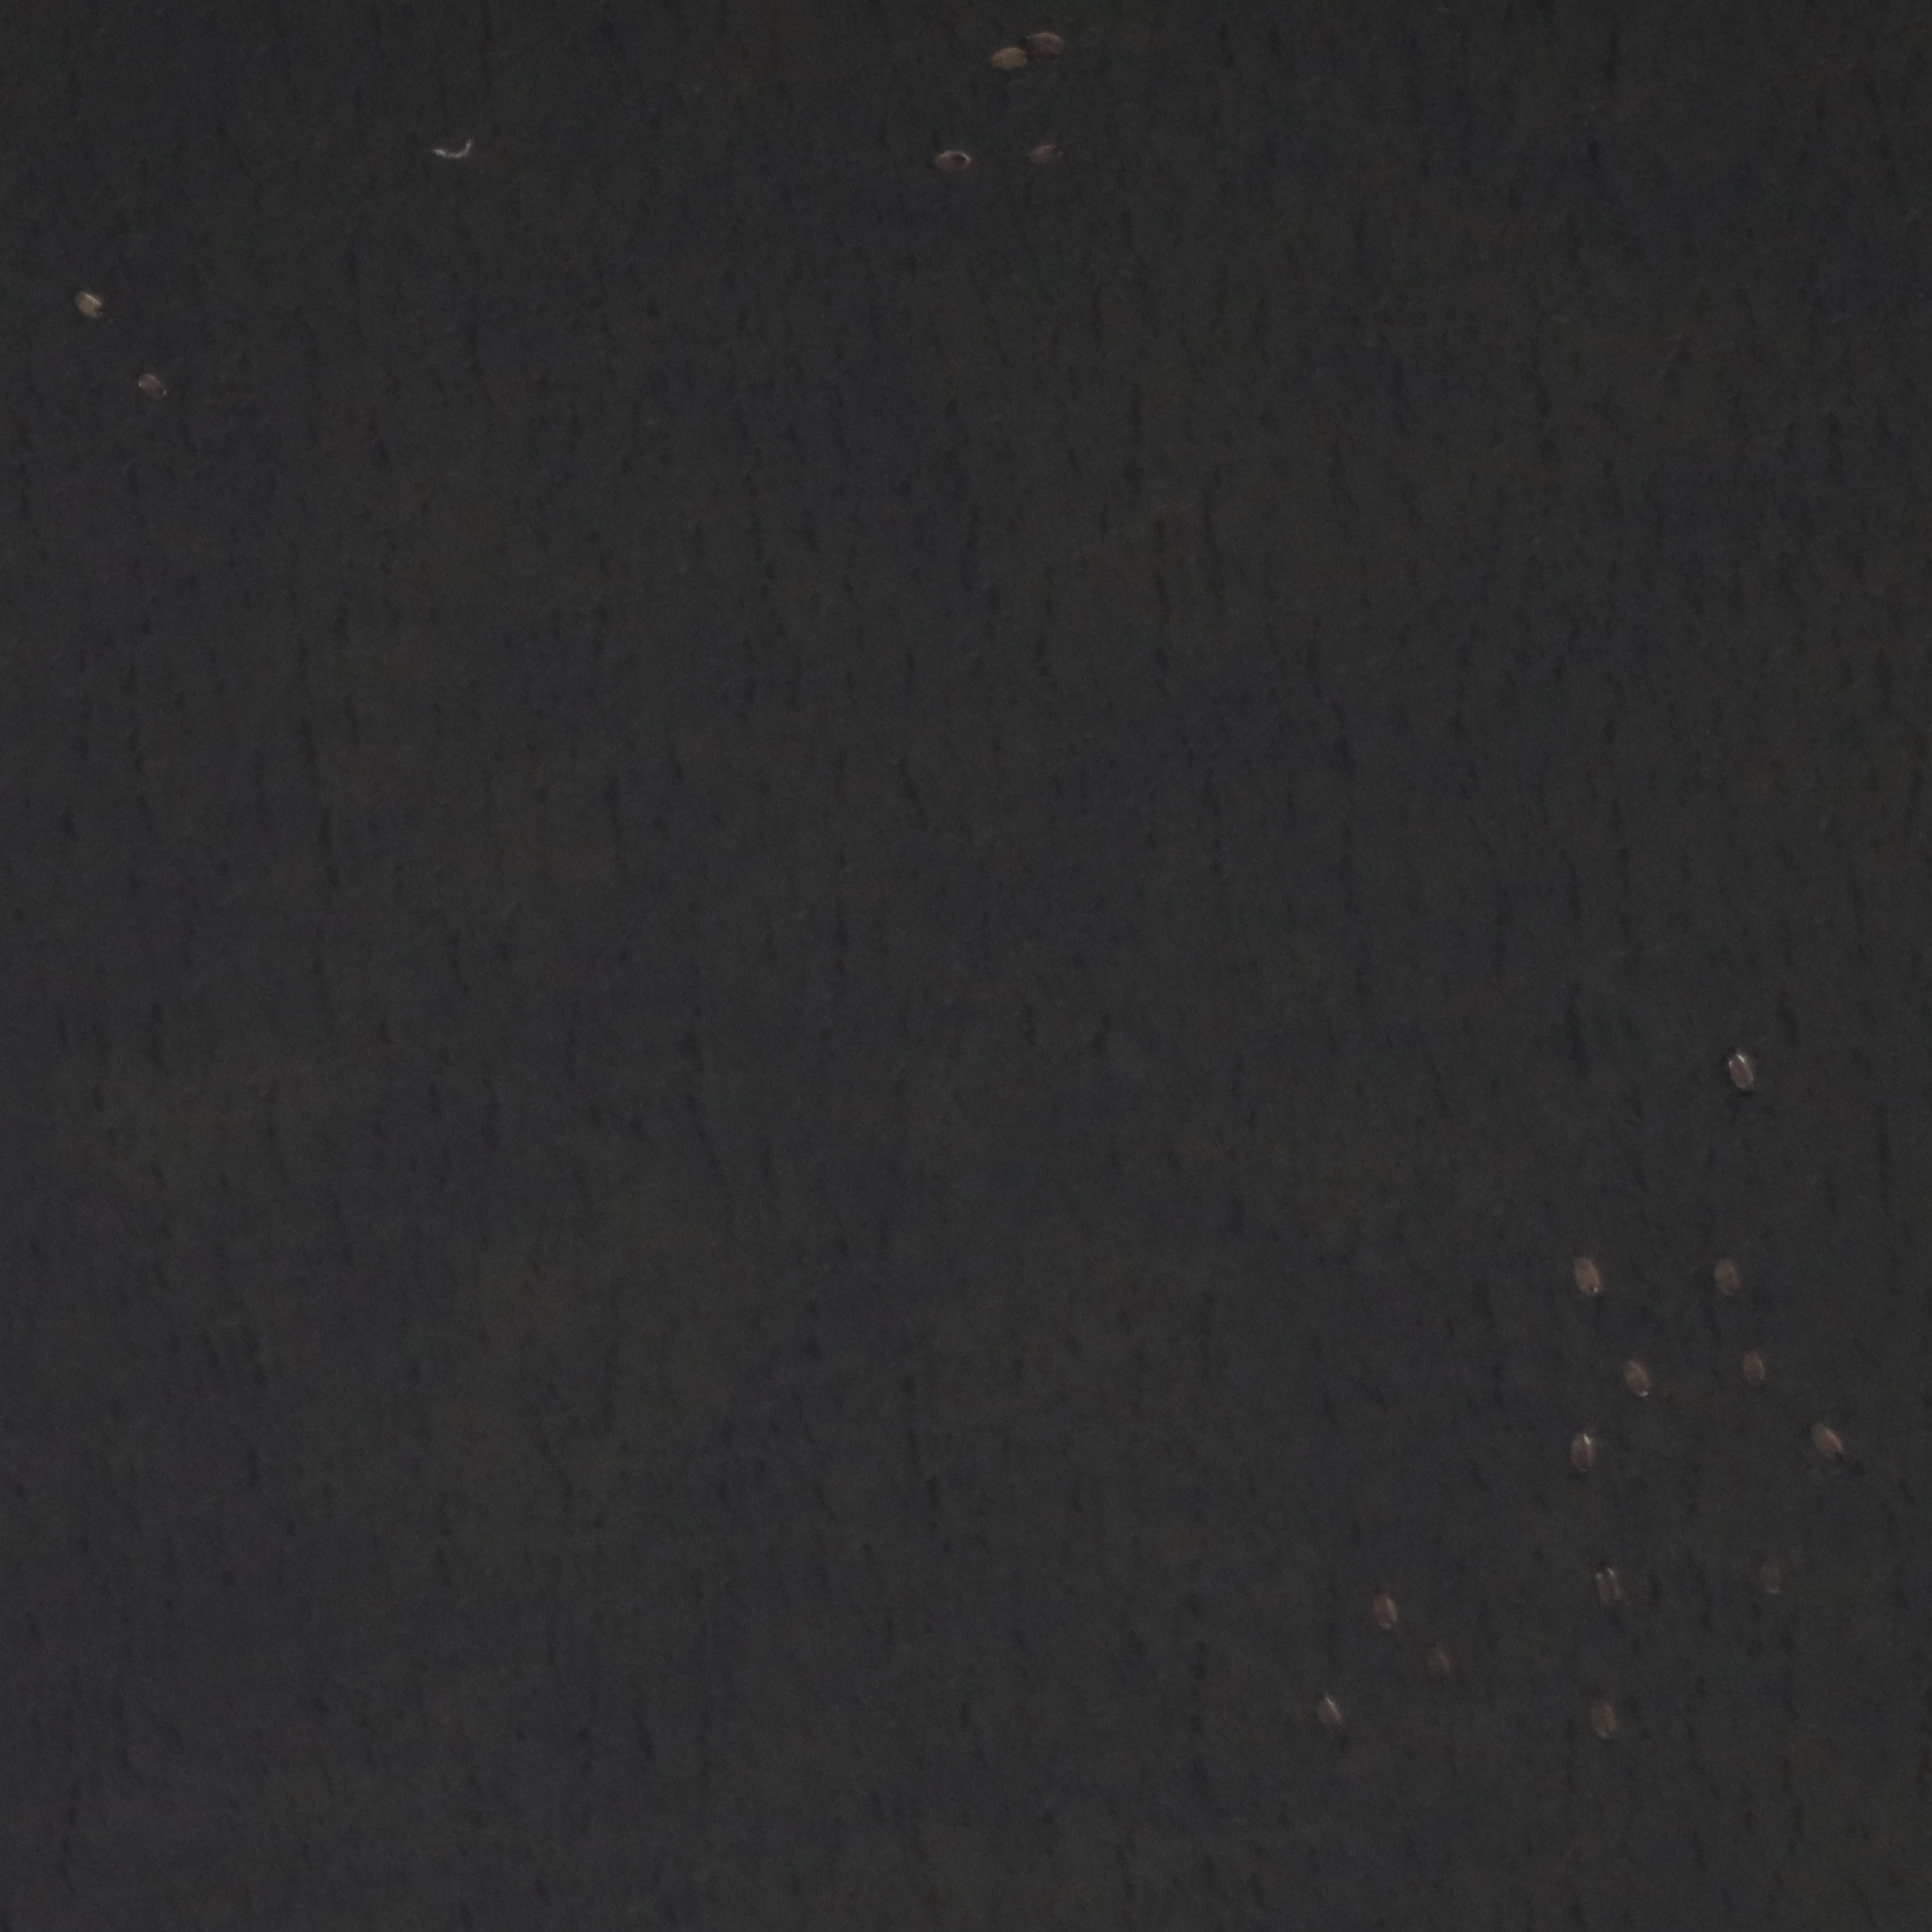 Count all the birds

20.